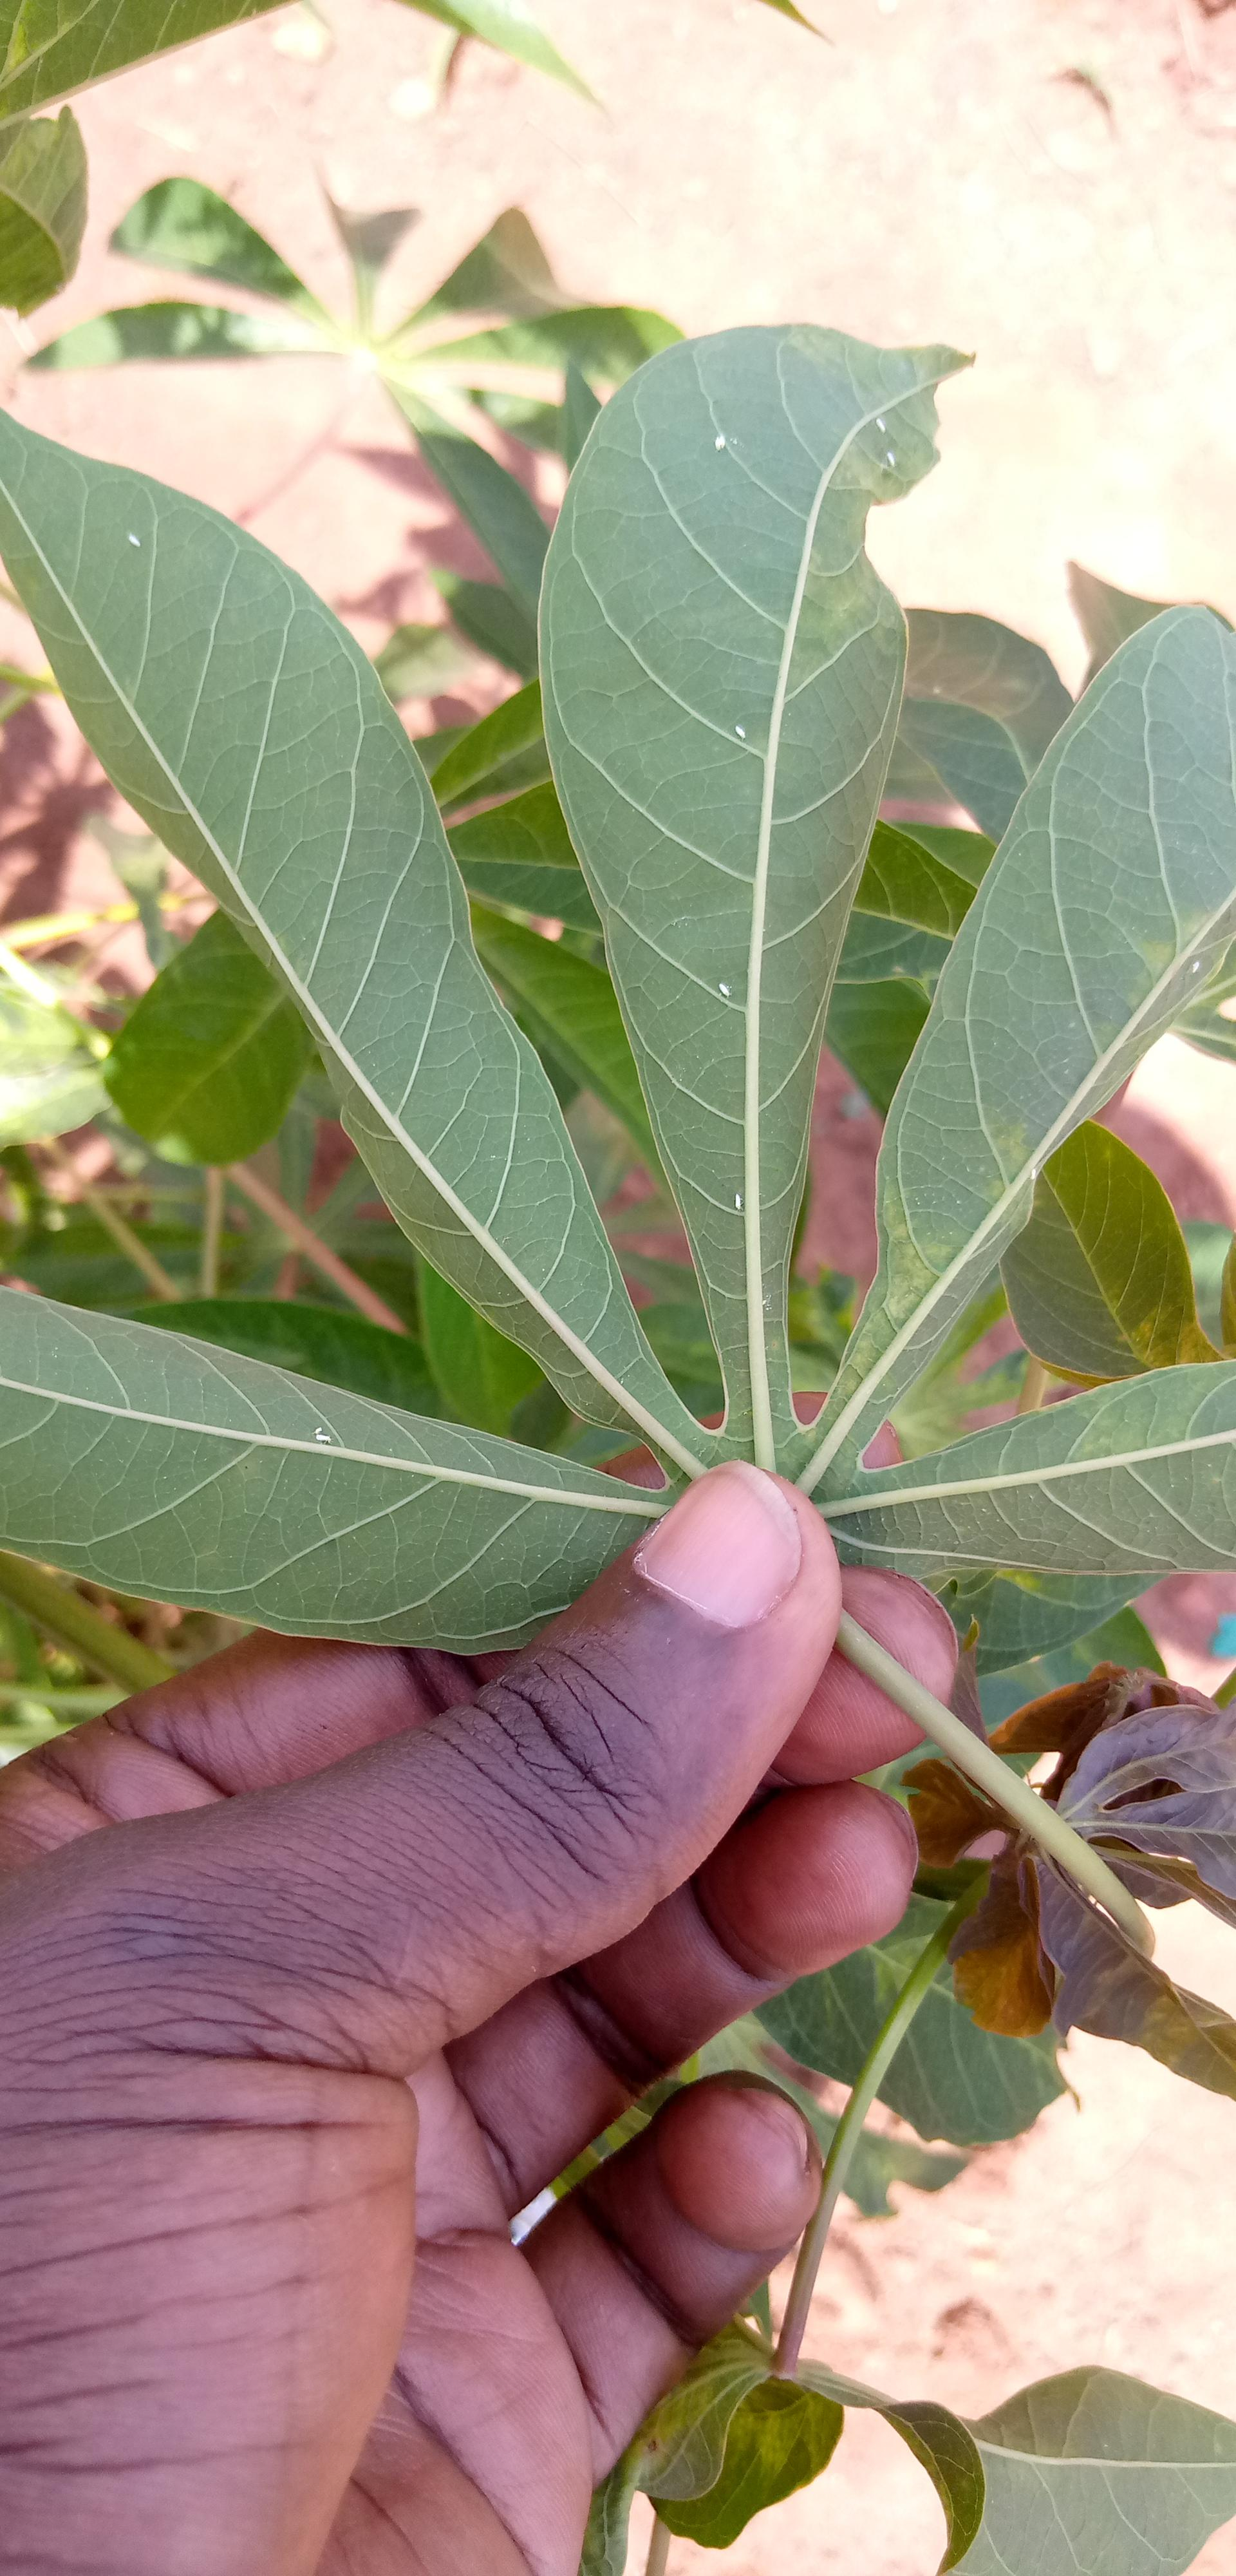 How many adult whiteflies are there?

12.